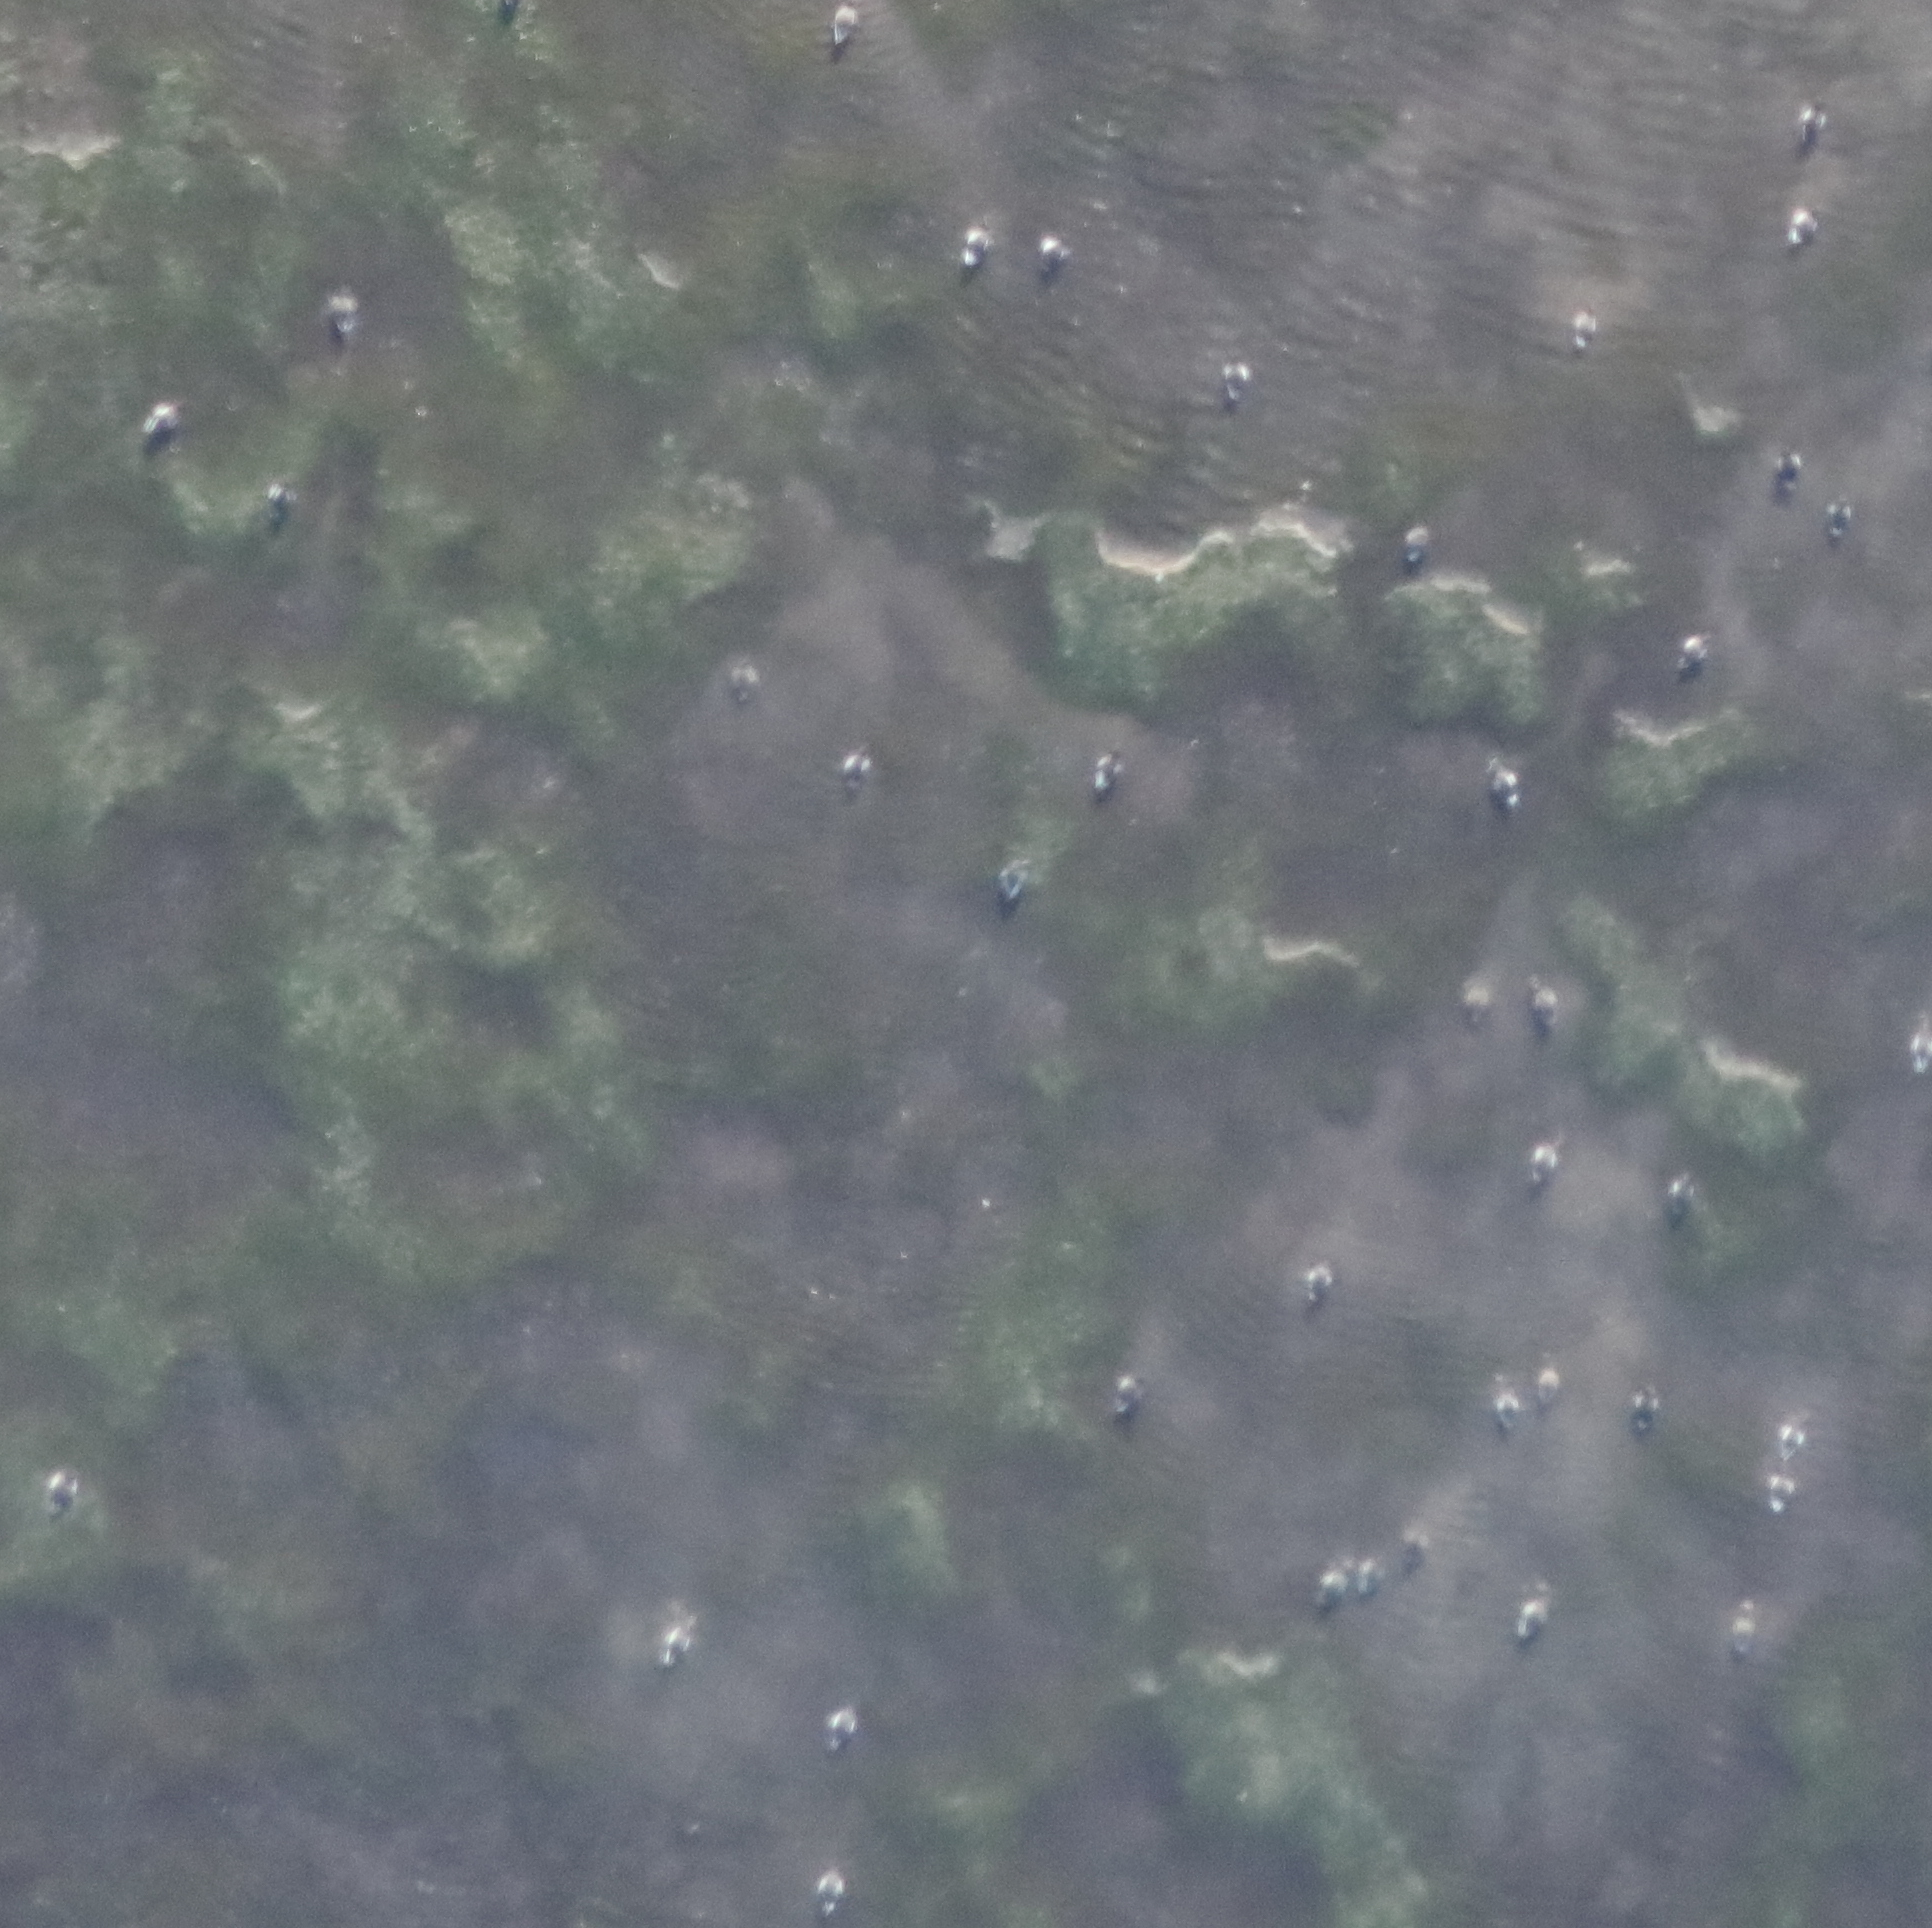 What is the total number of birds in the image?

39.